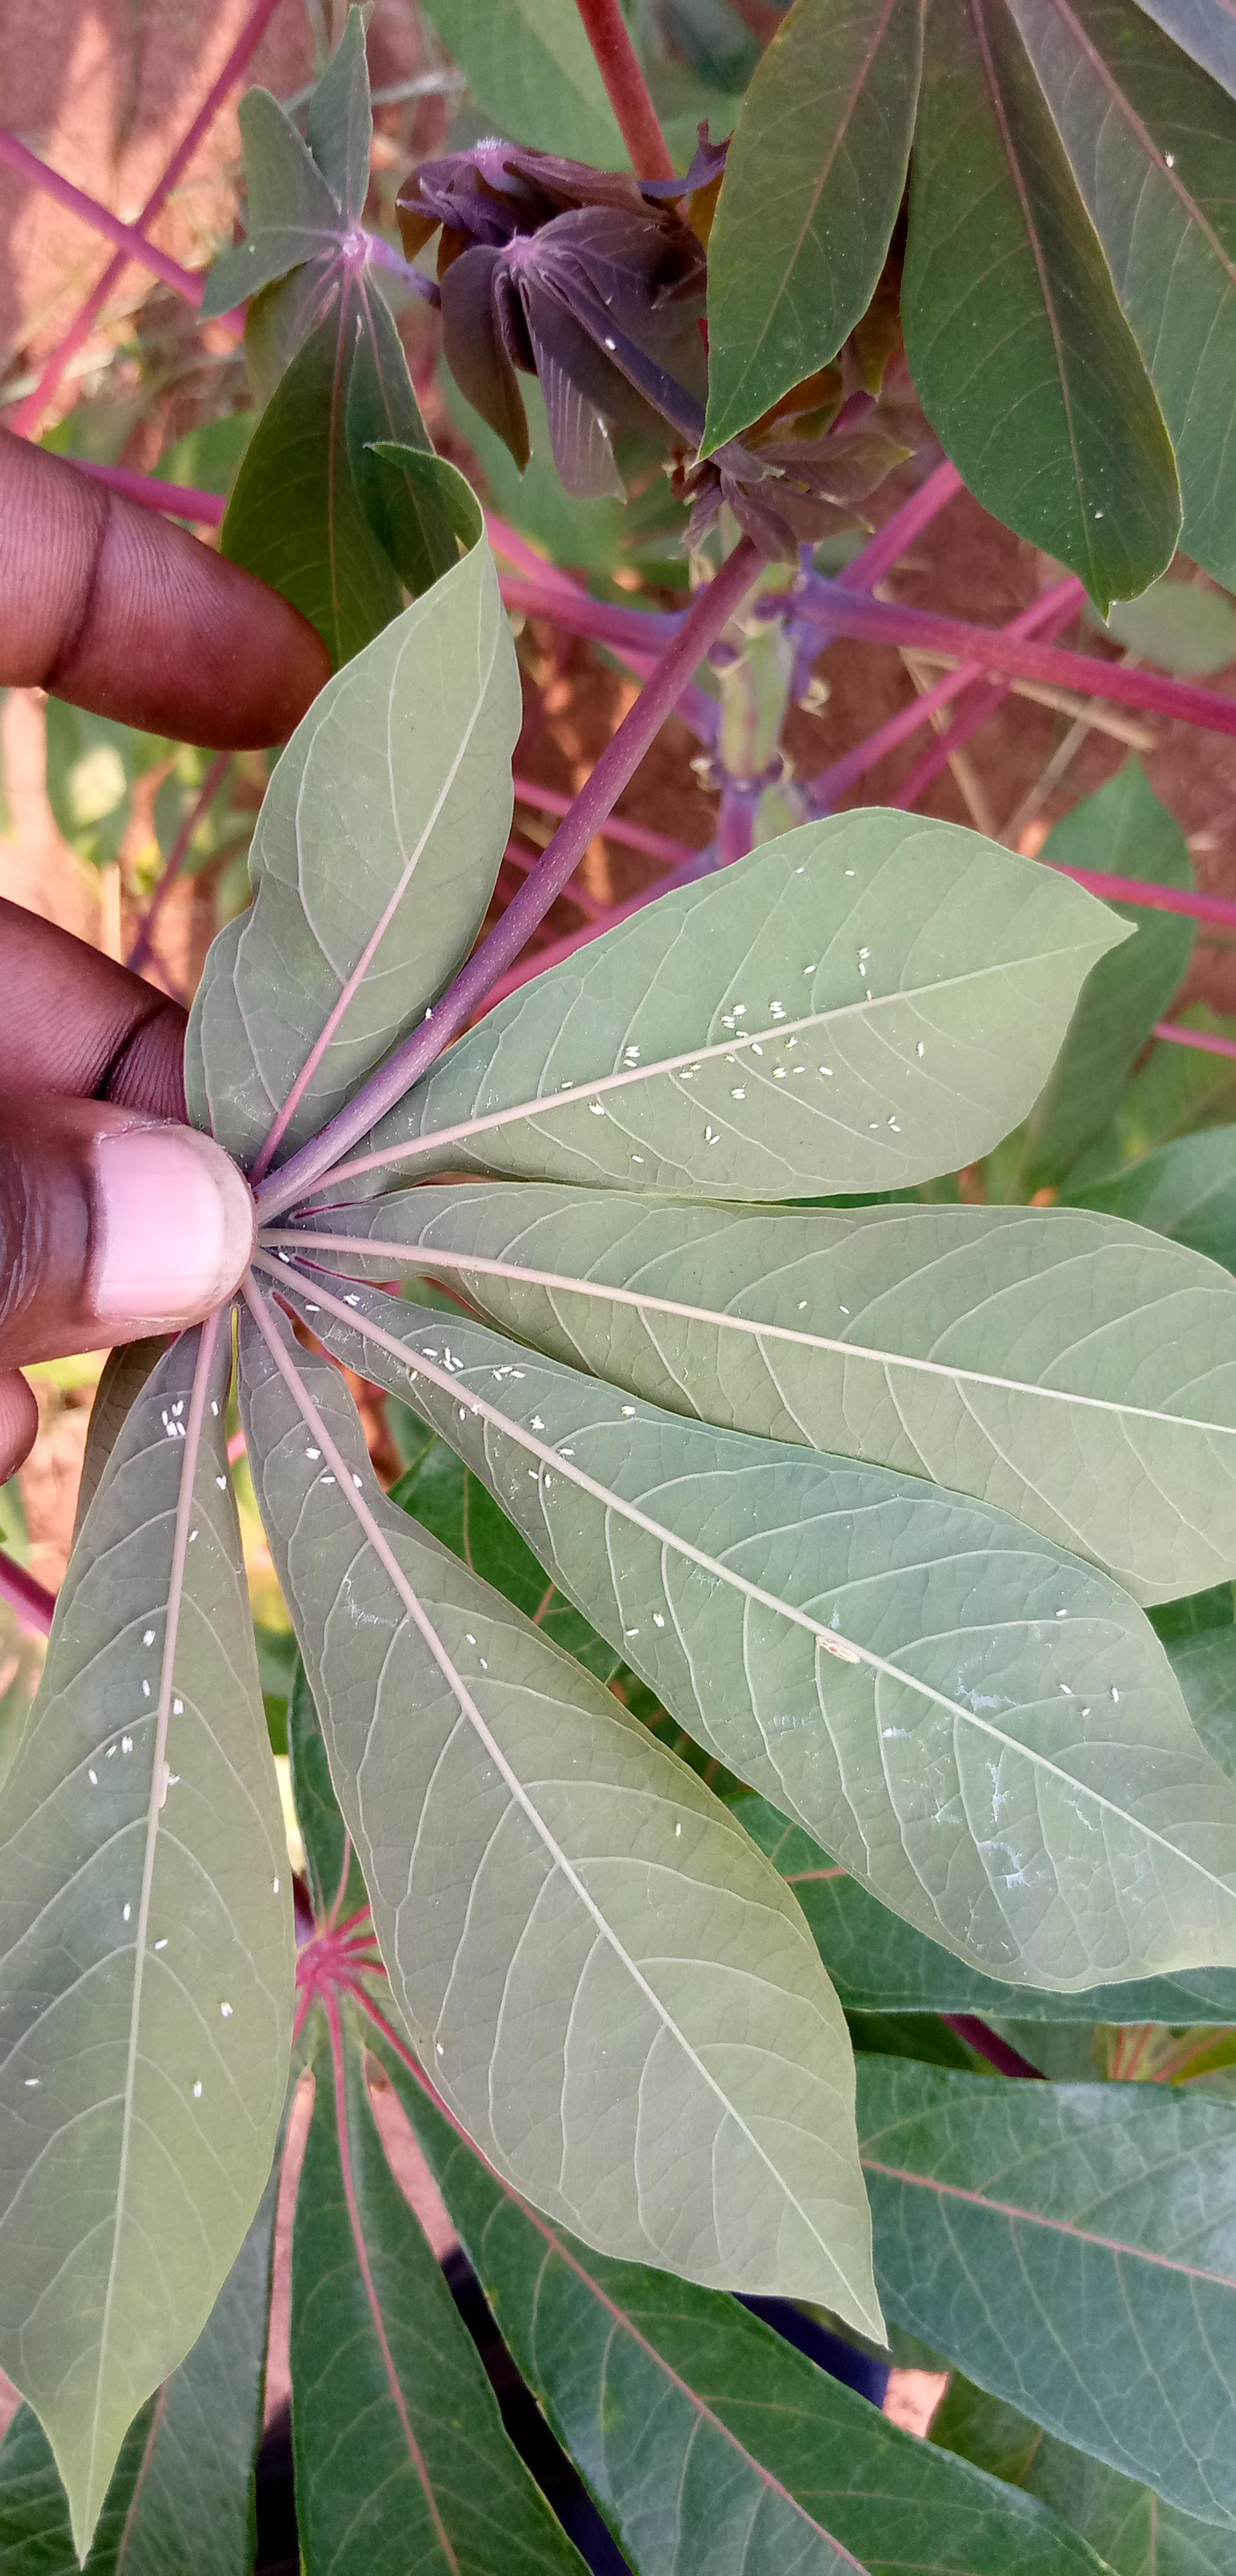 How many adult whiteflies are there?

102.